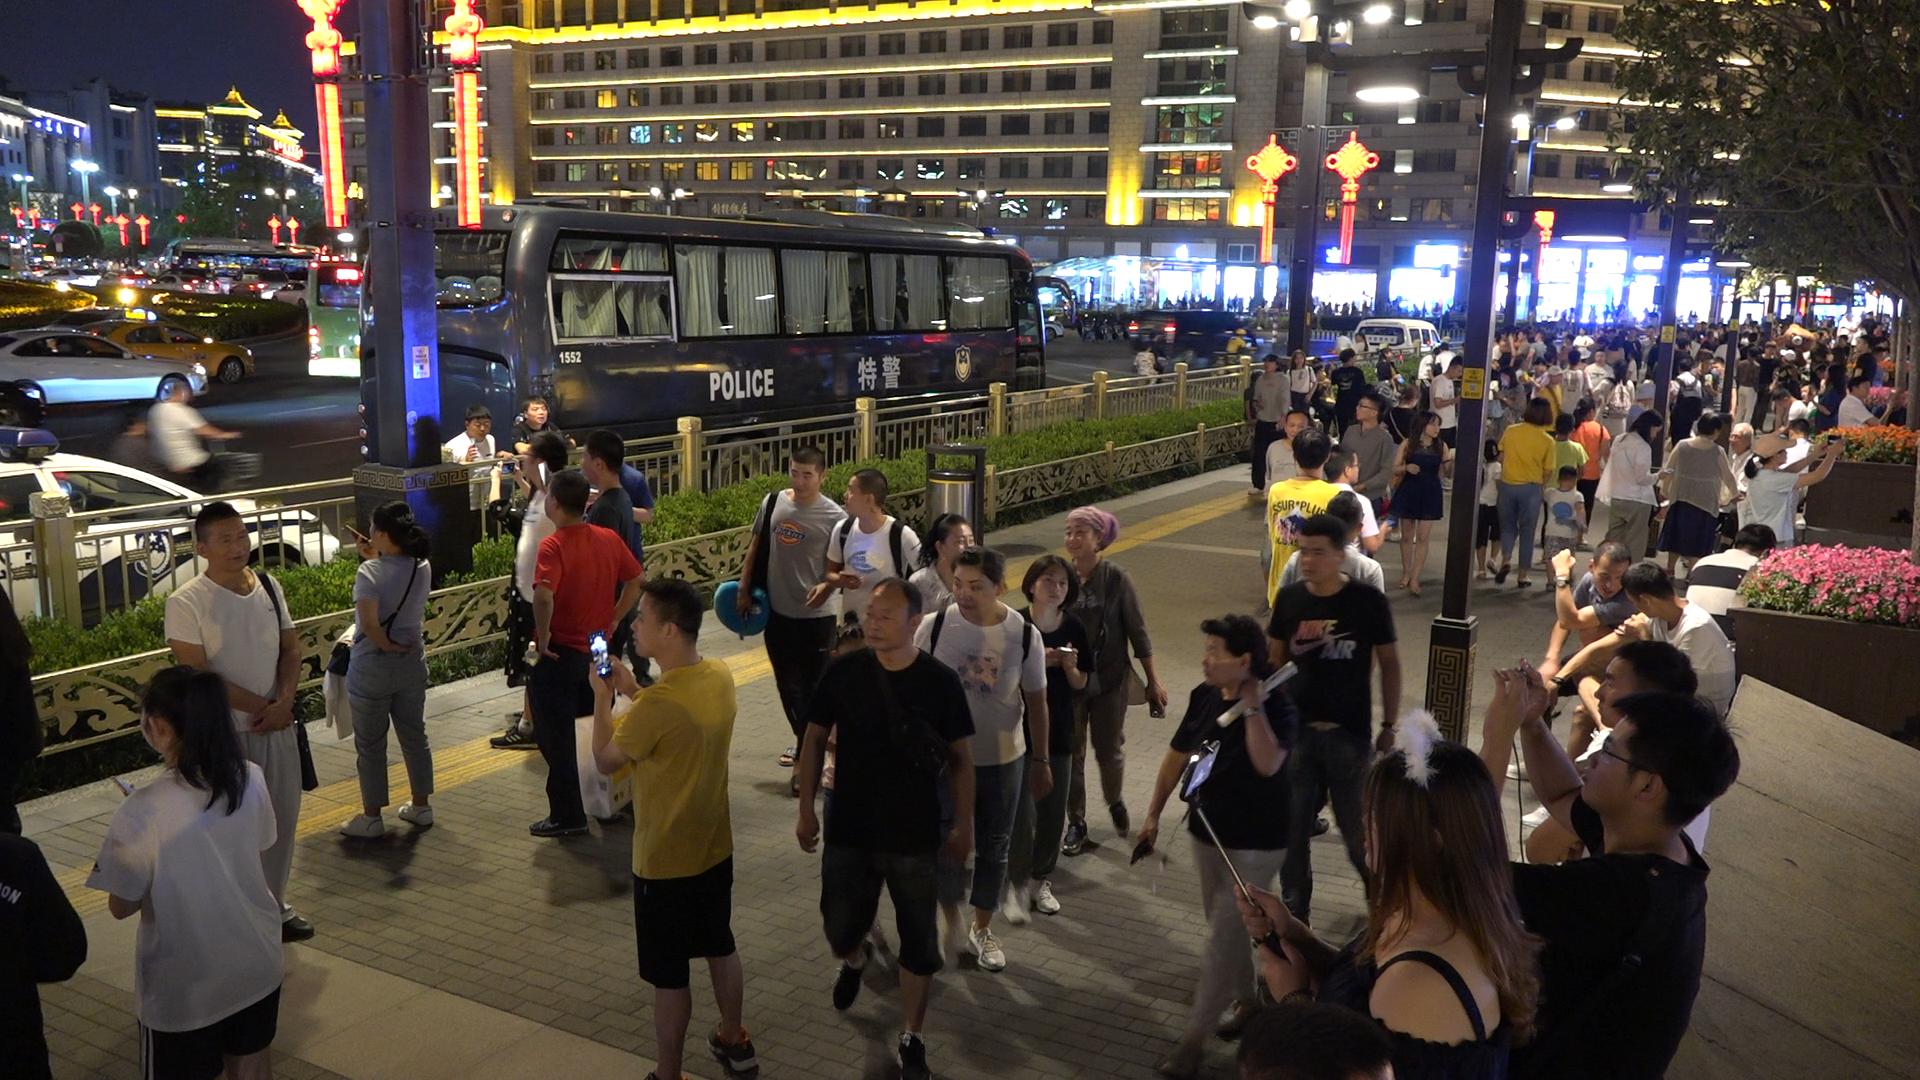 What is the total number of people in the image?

85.